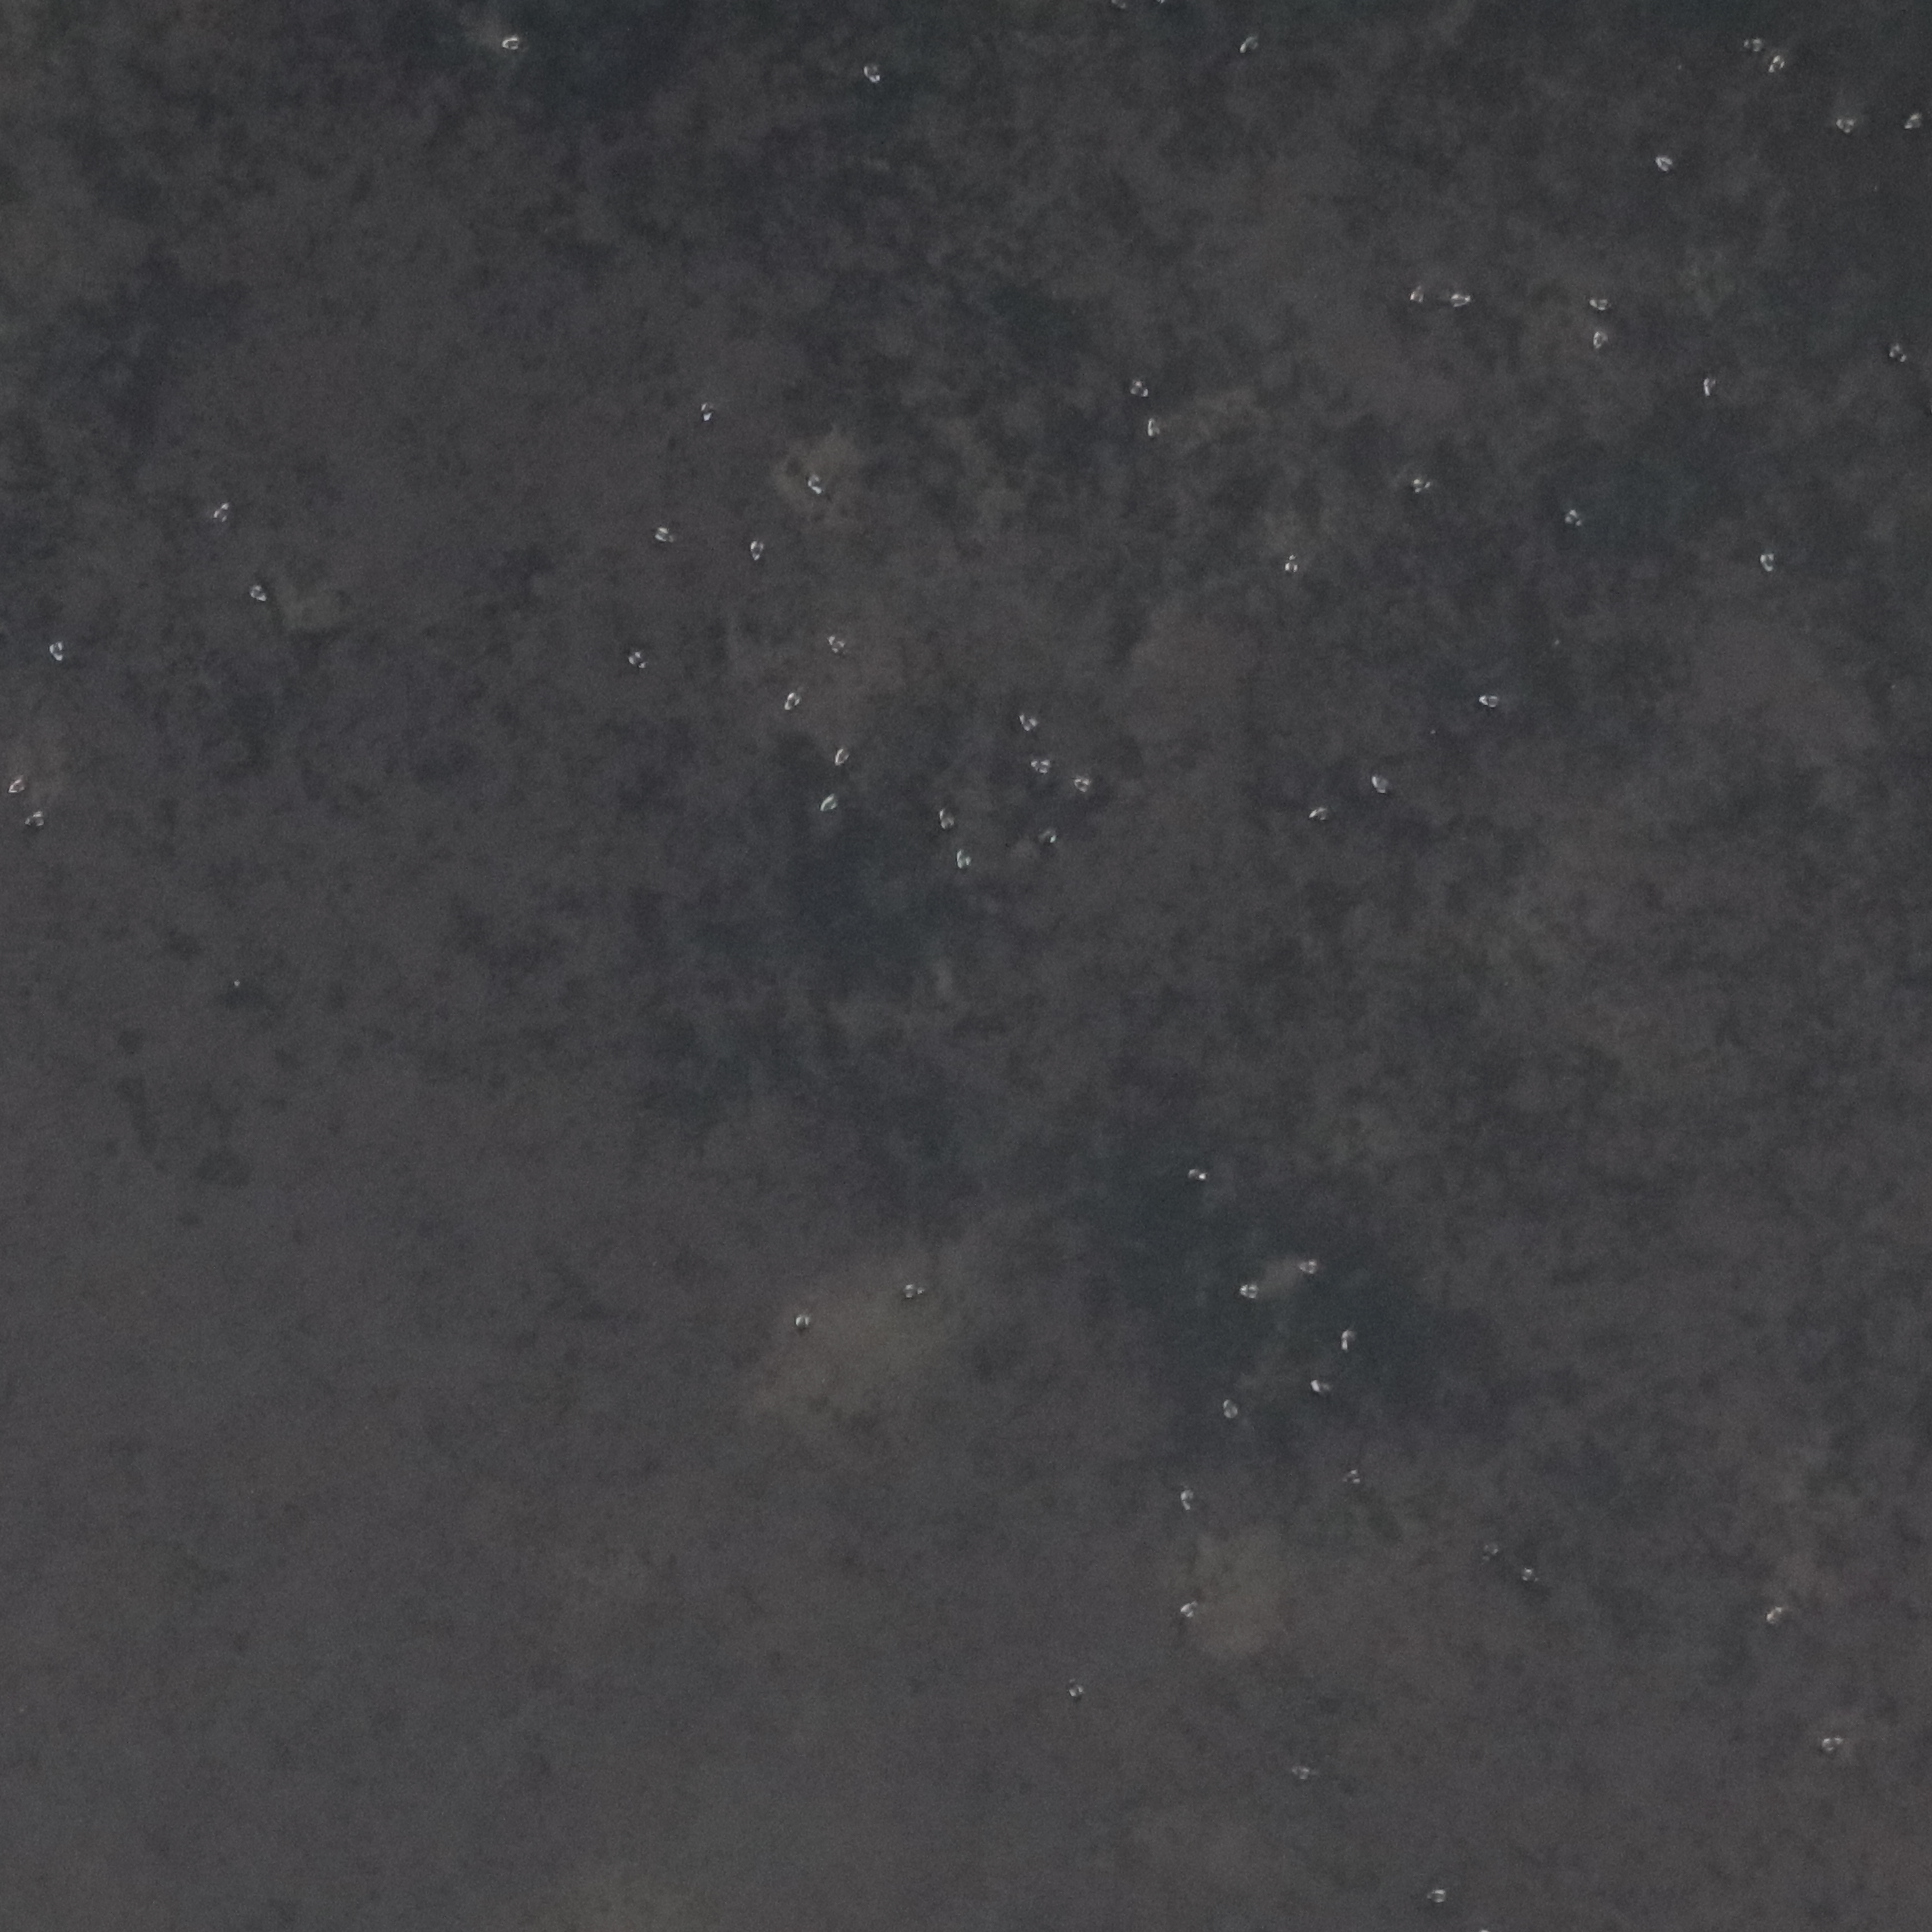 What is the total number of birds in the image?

61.